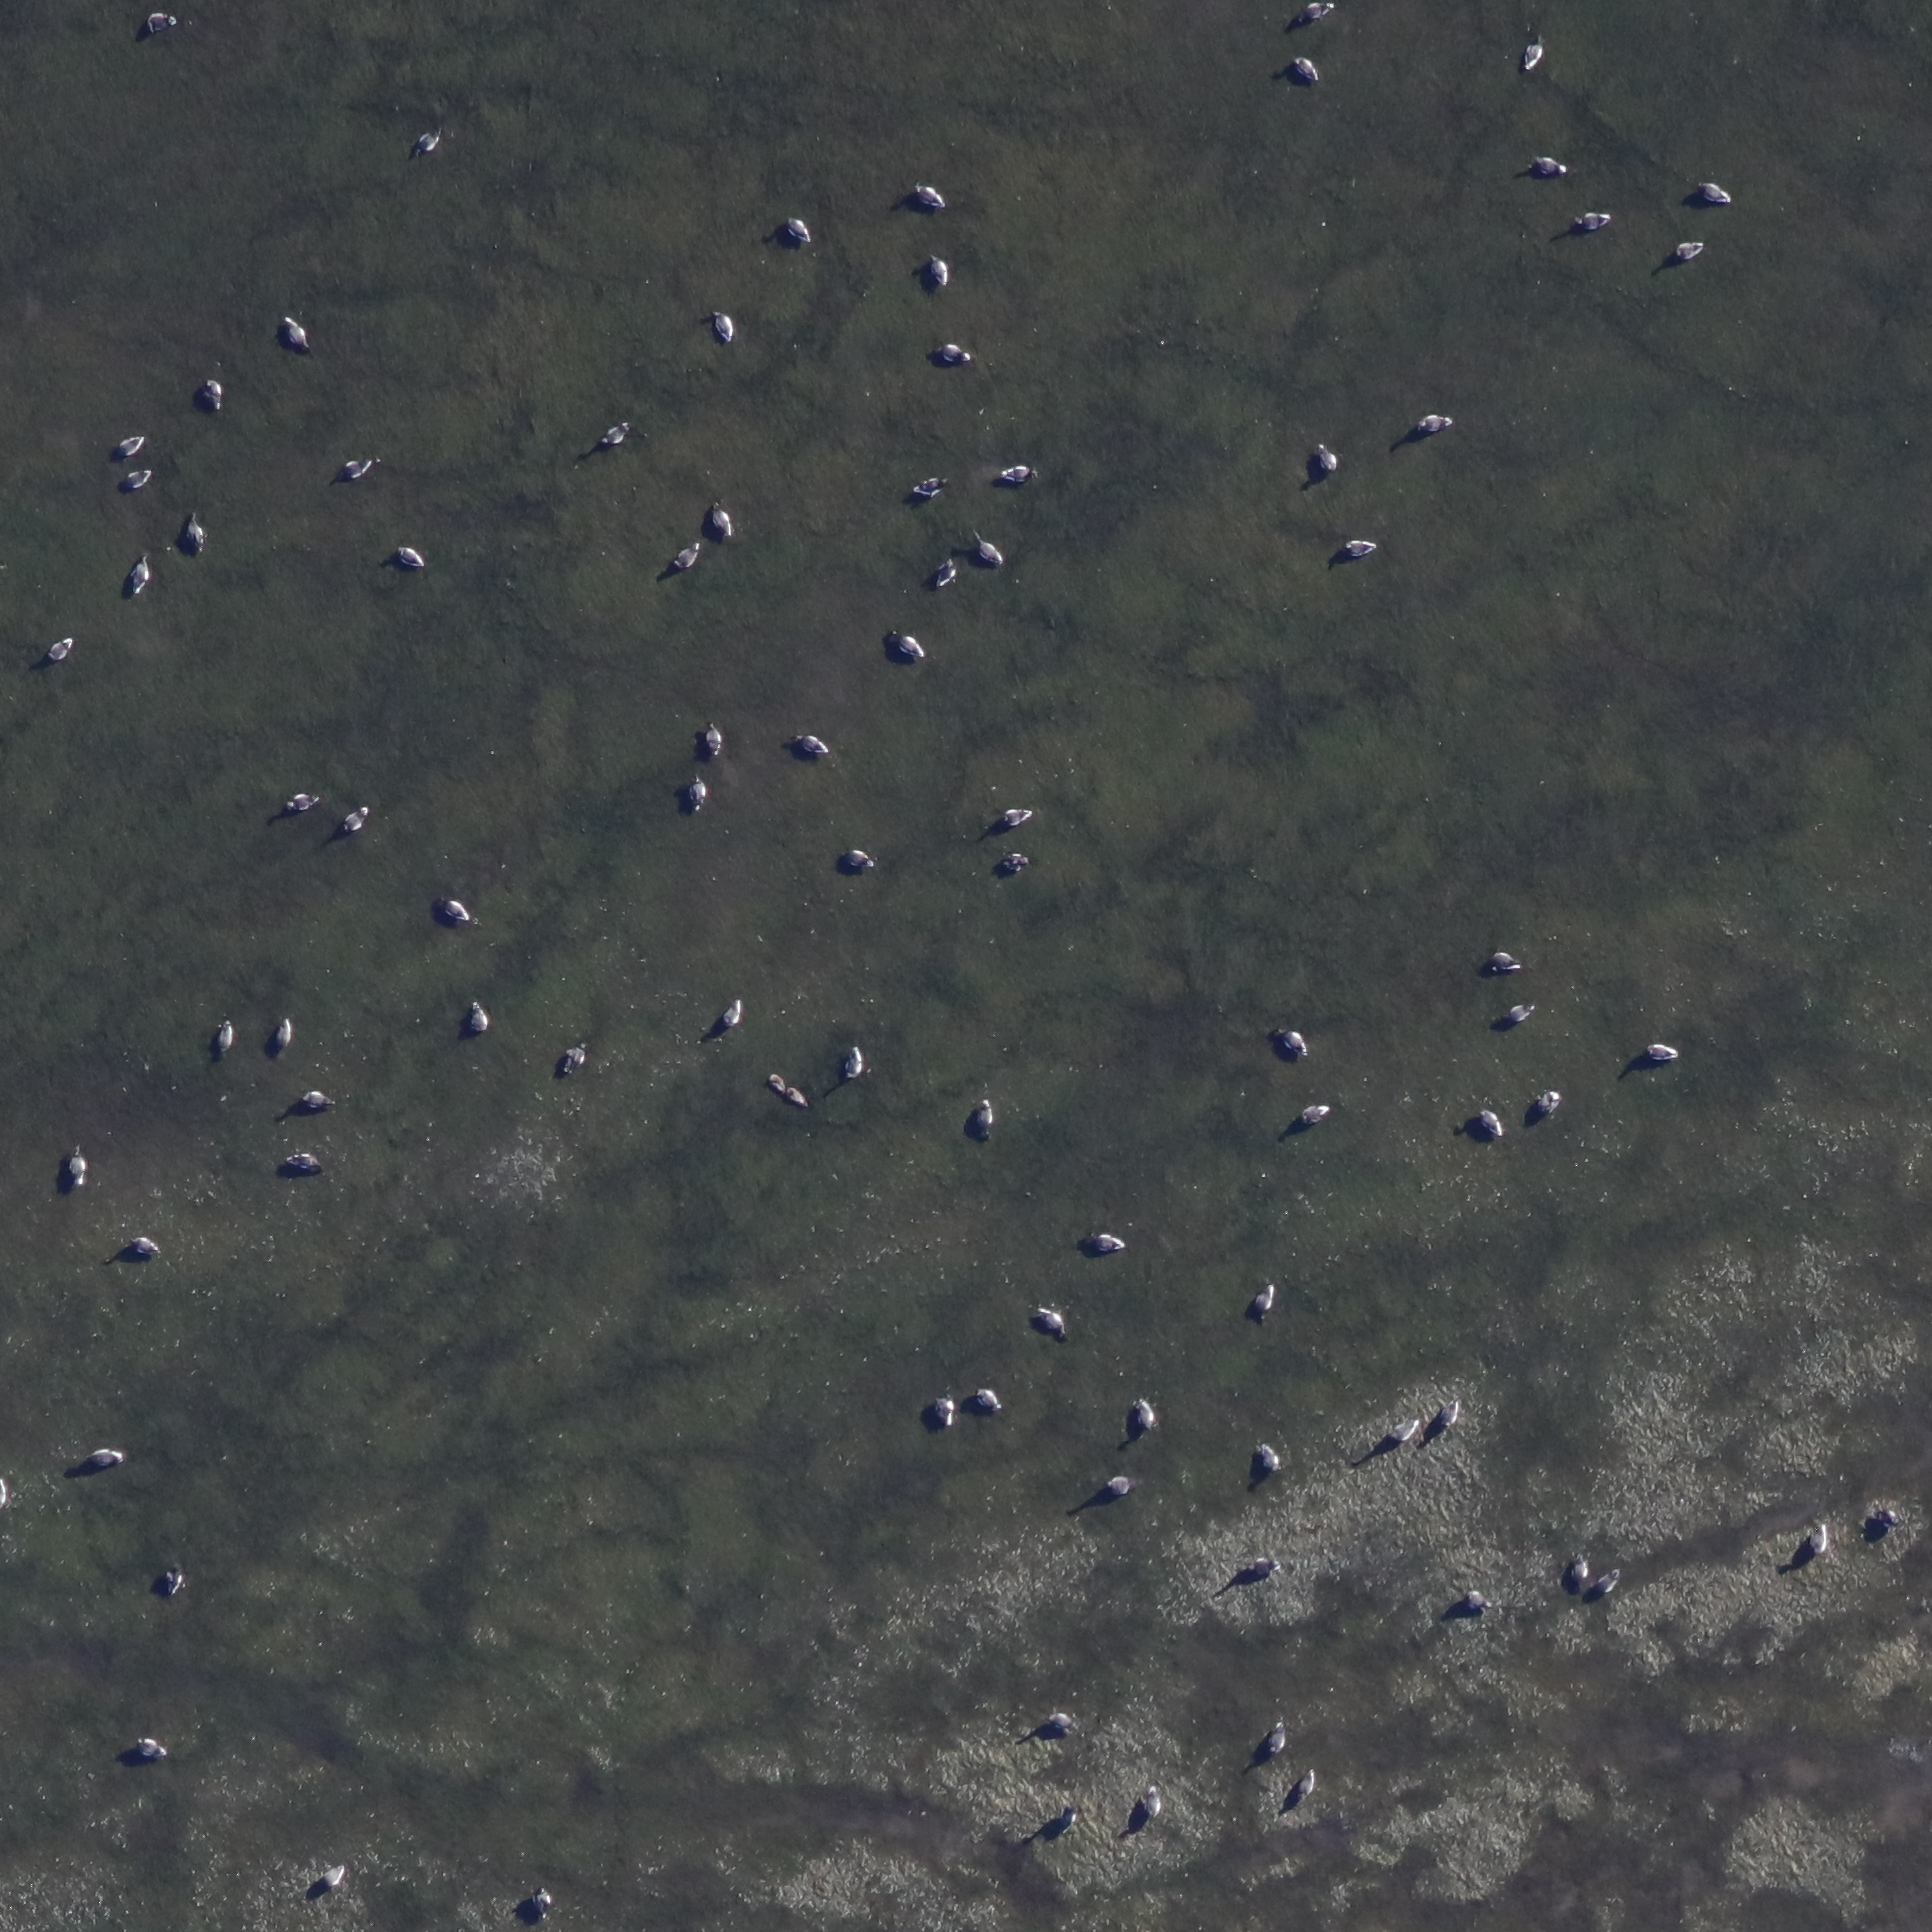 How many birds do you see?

88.